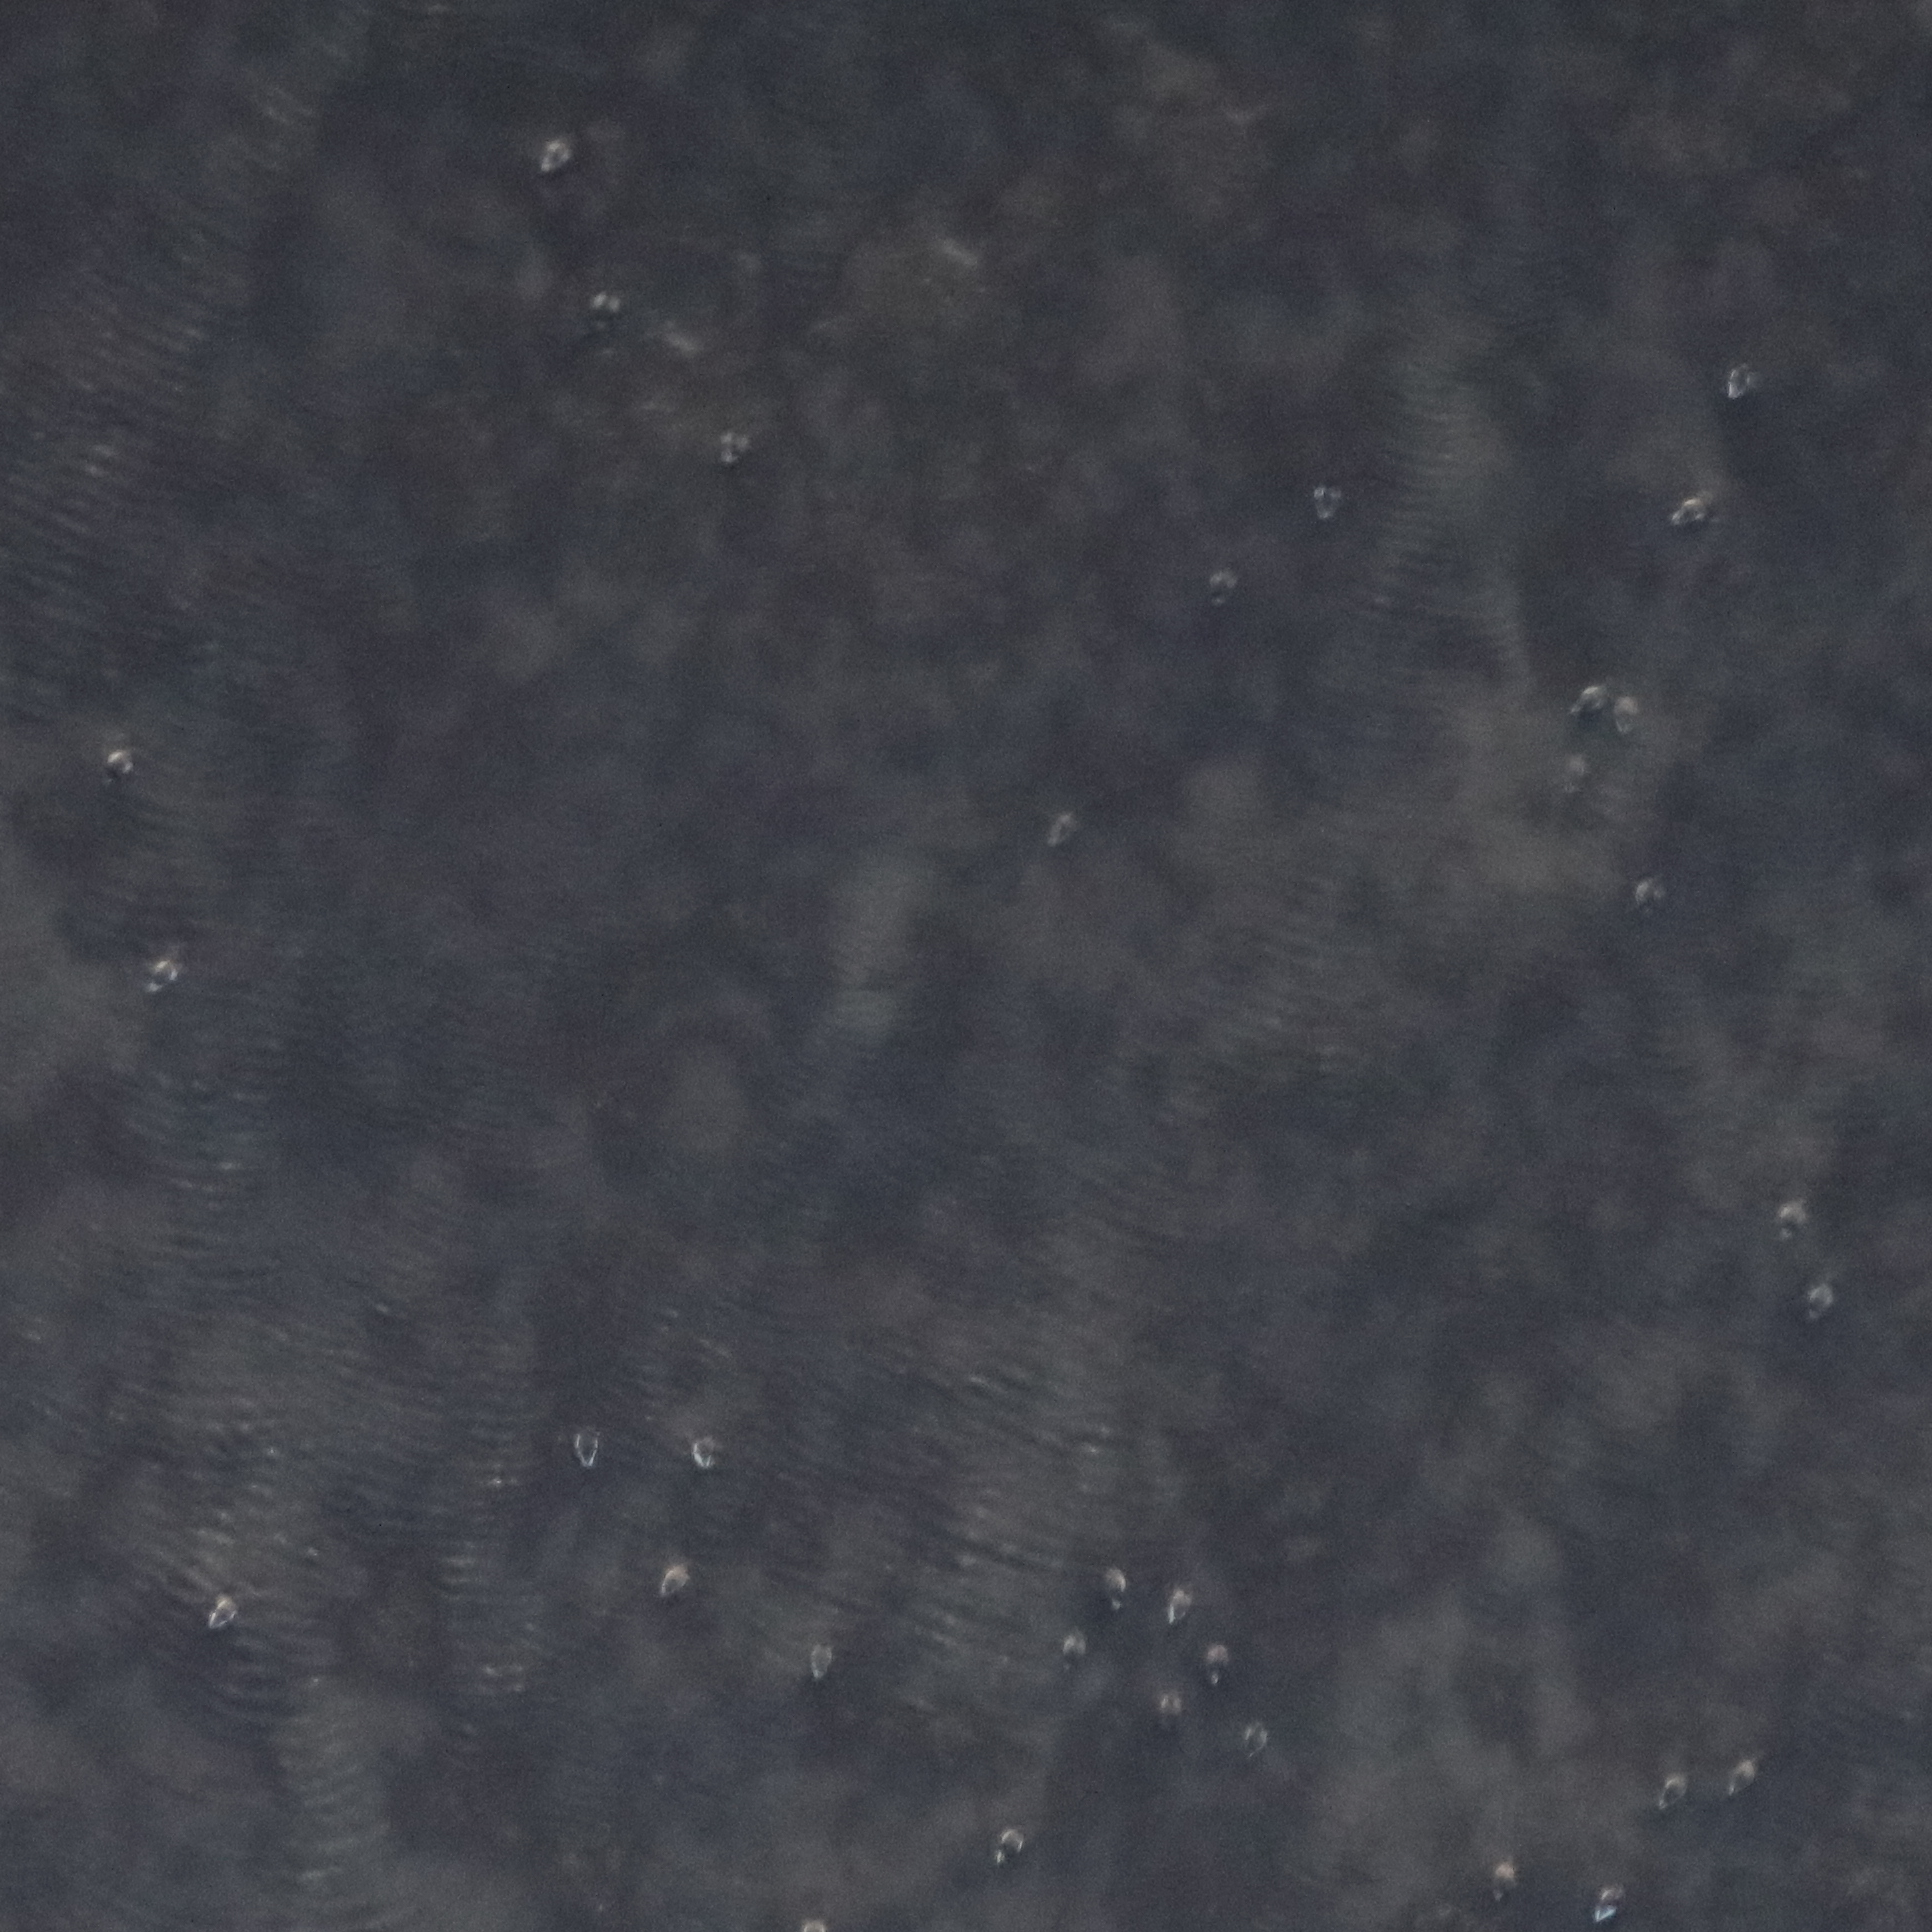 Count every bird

32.